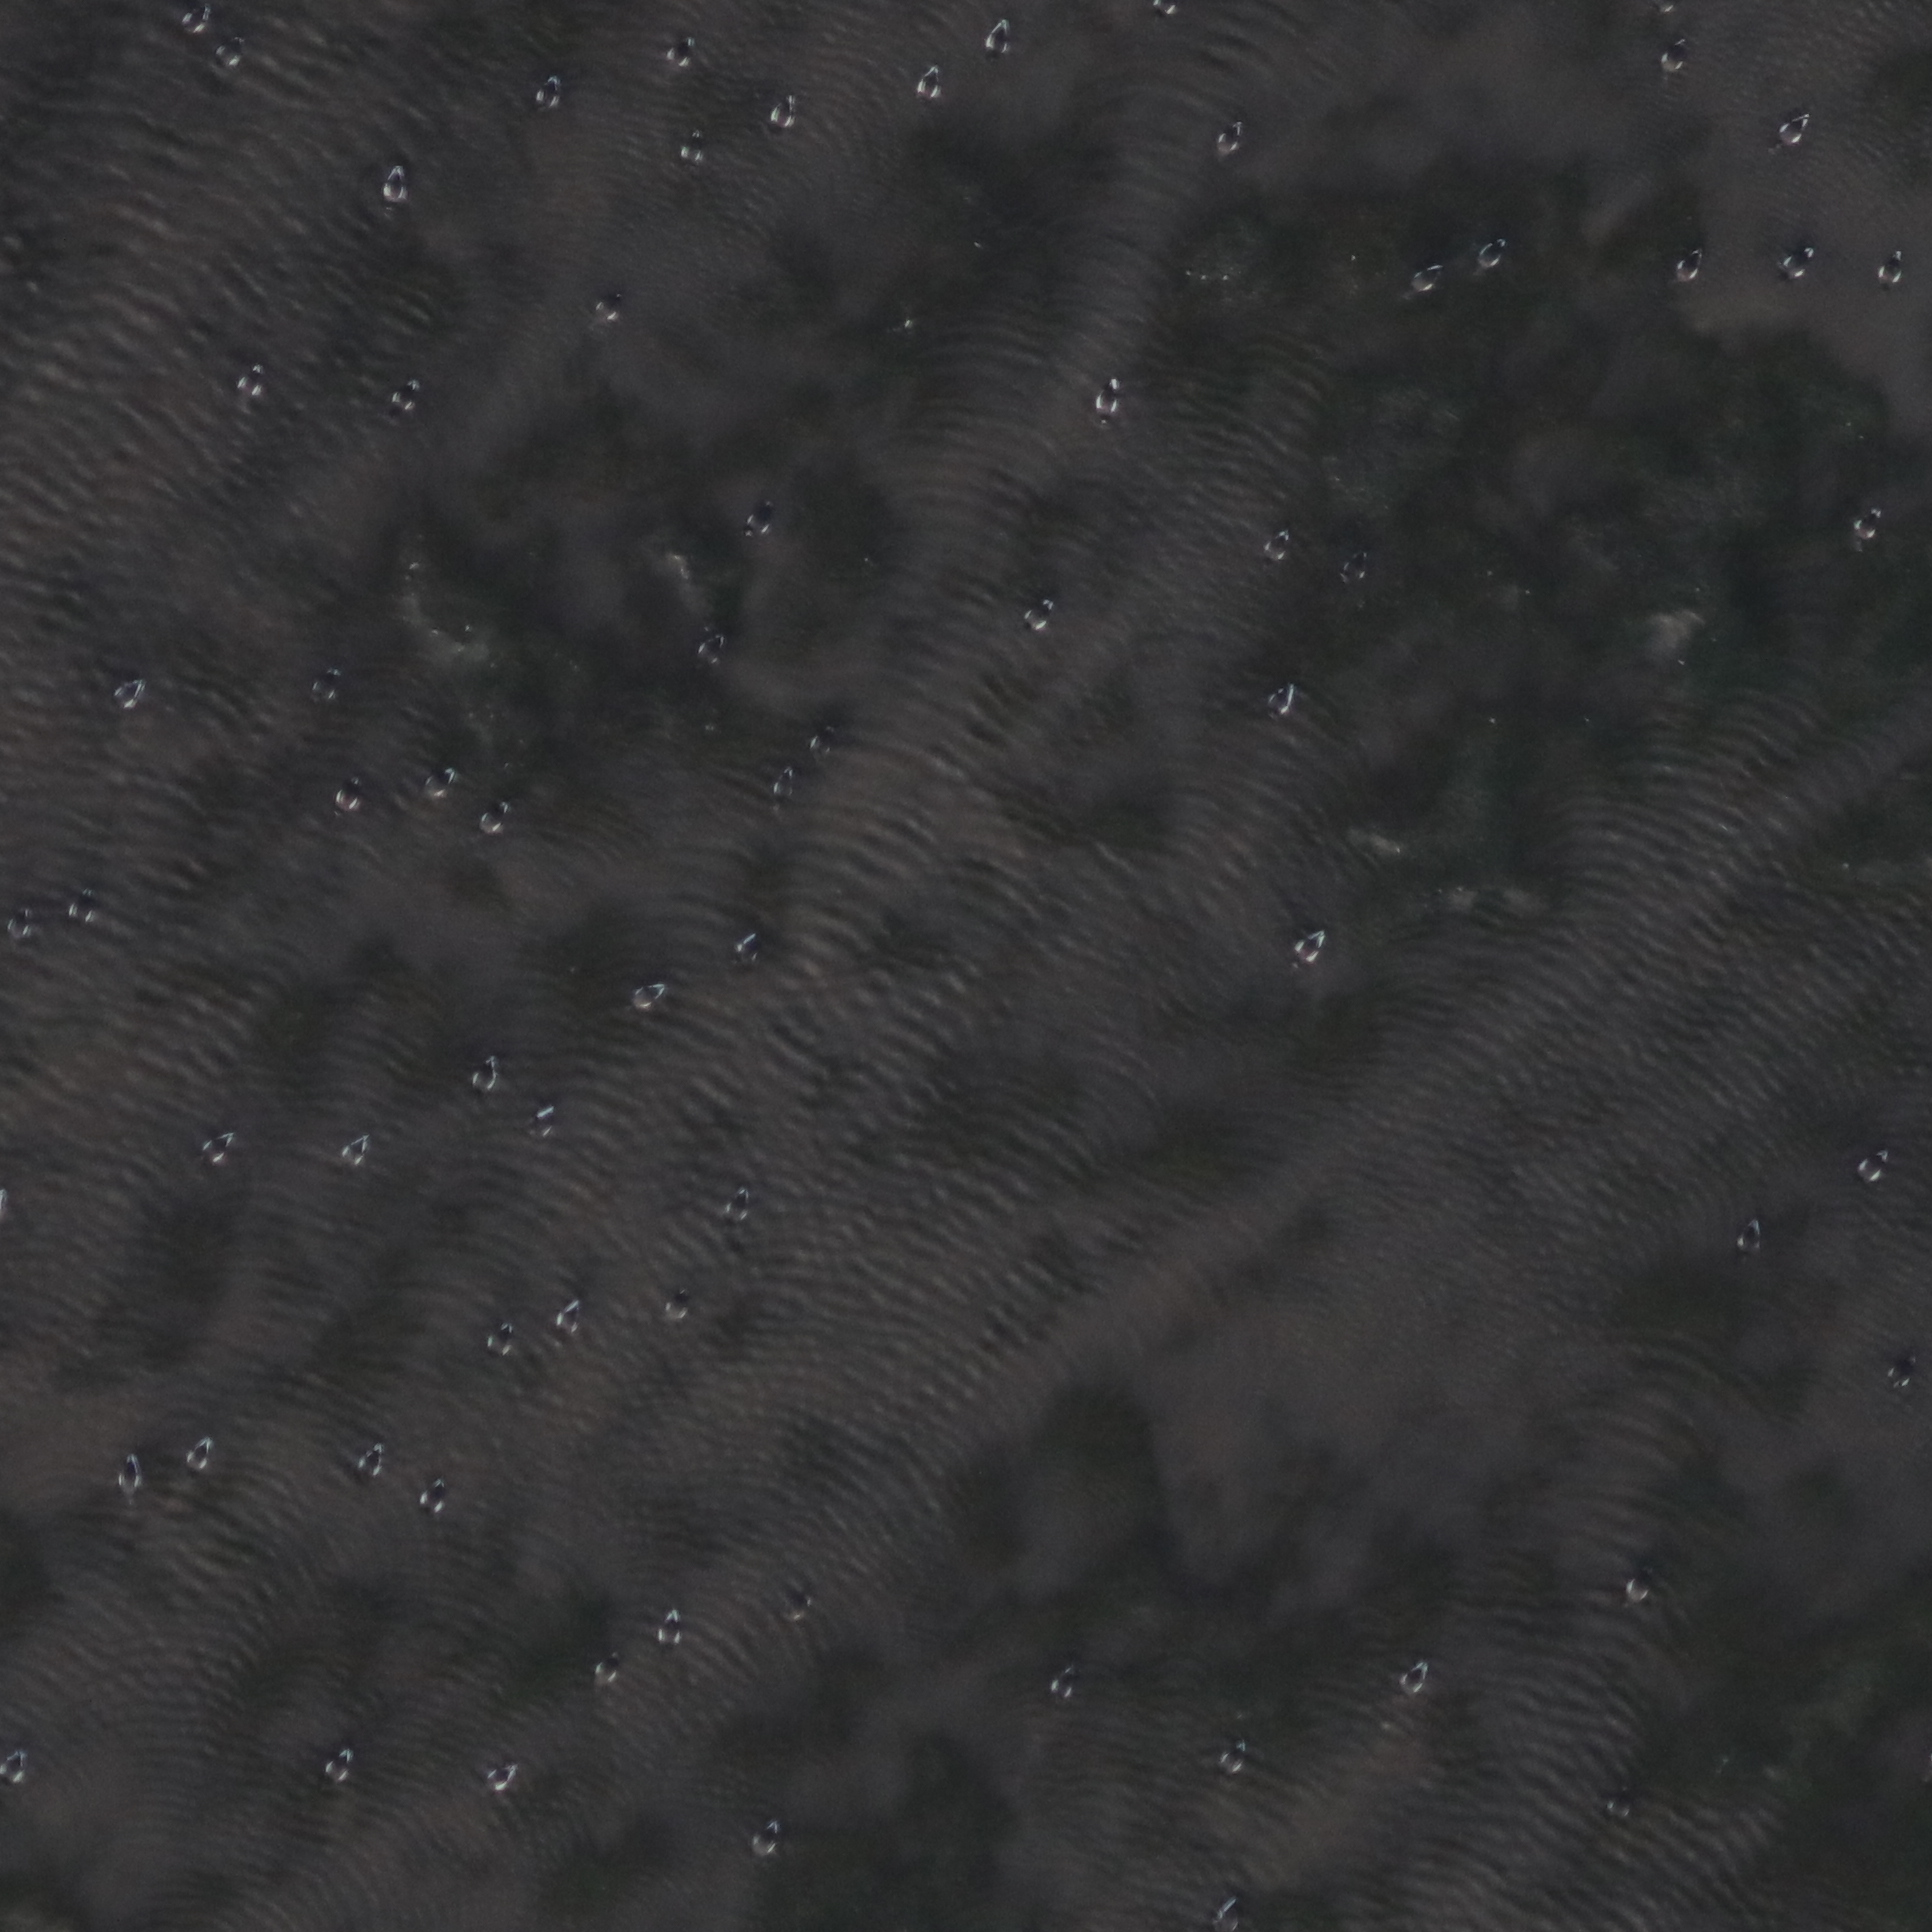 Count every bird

67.